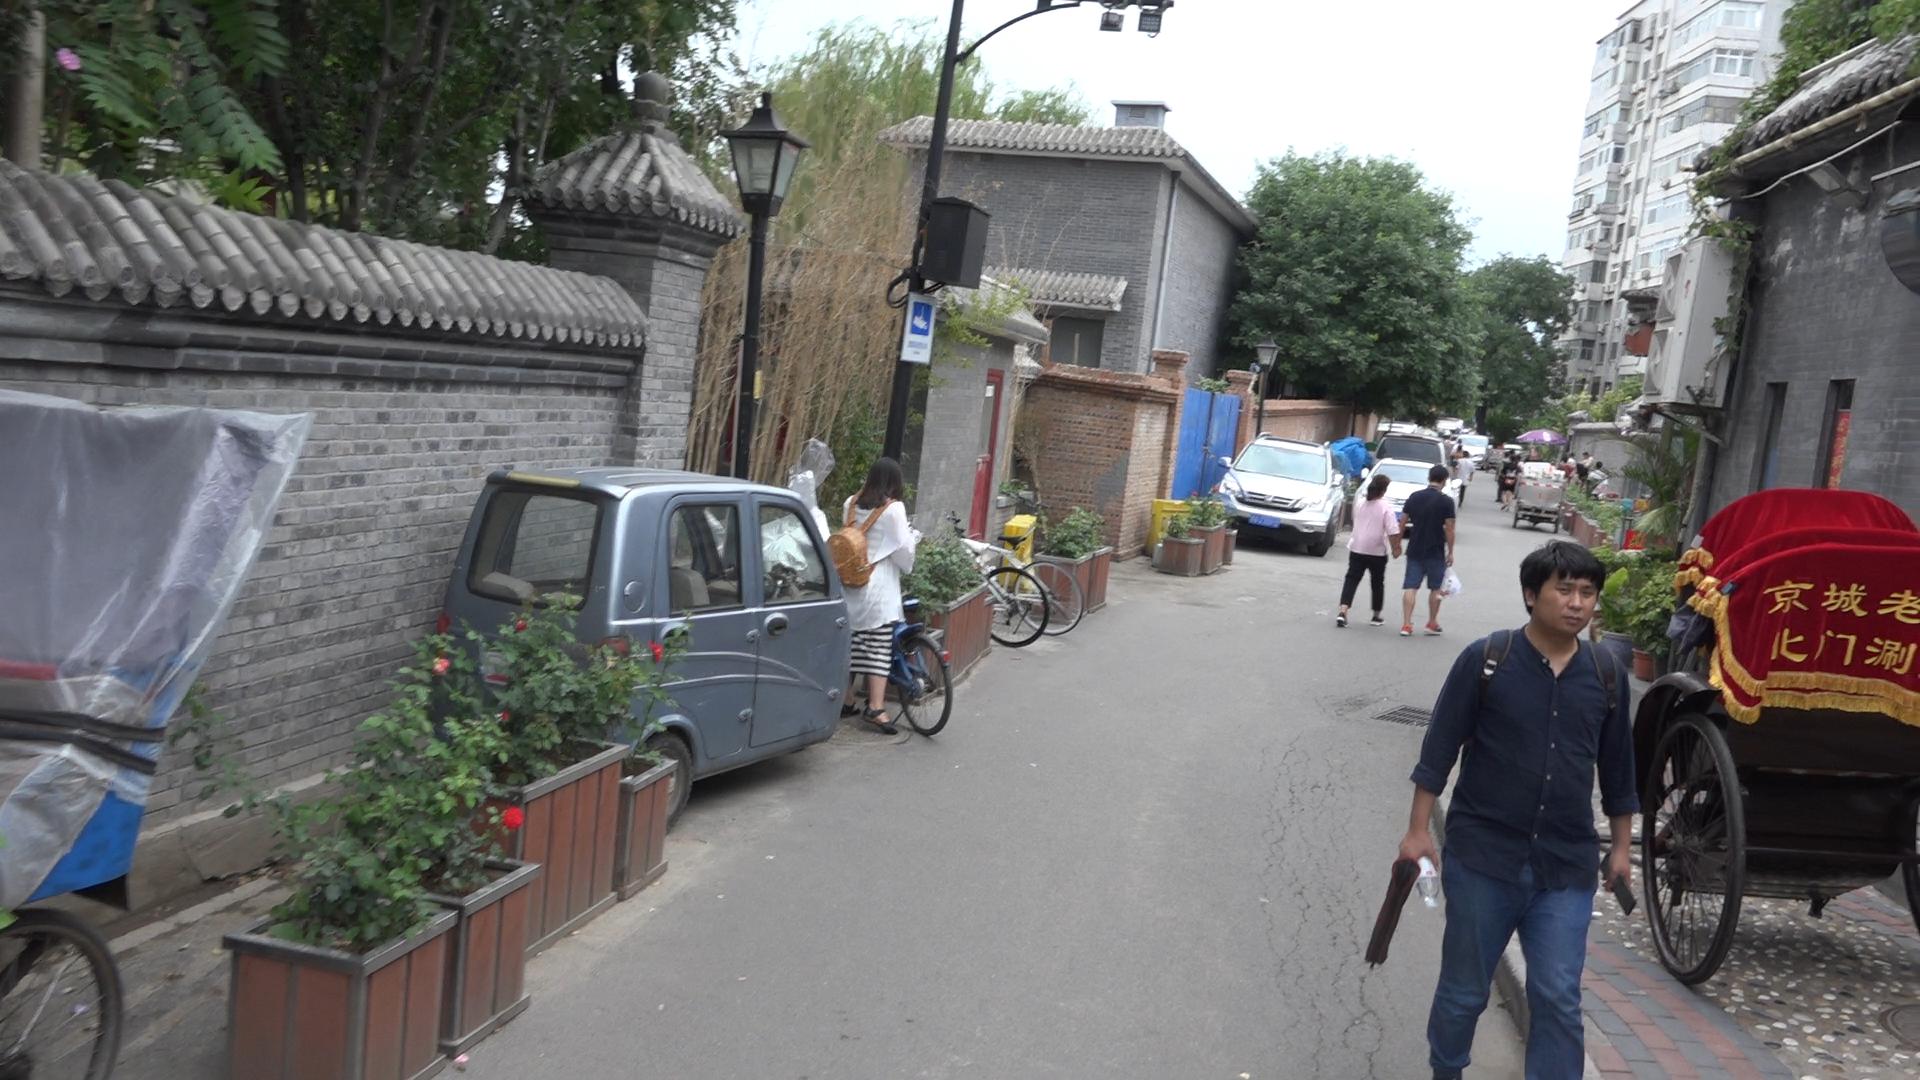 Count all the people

14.